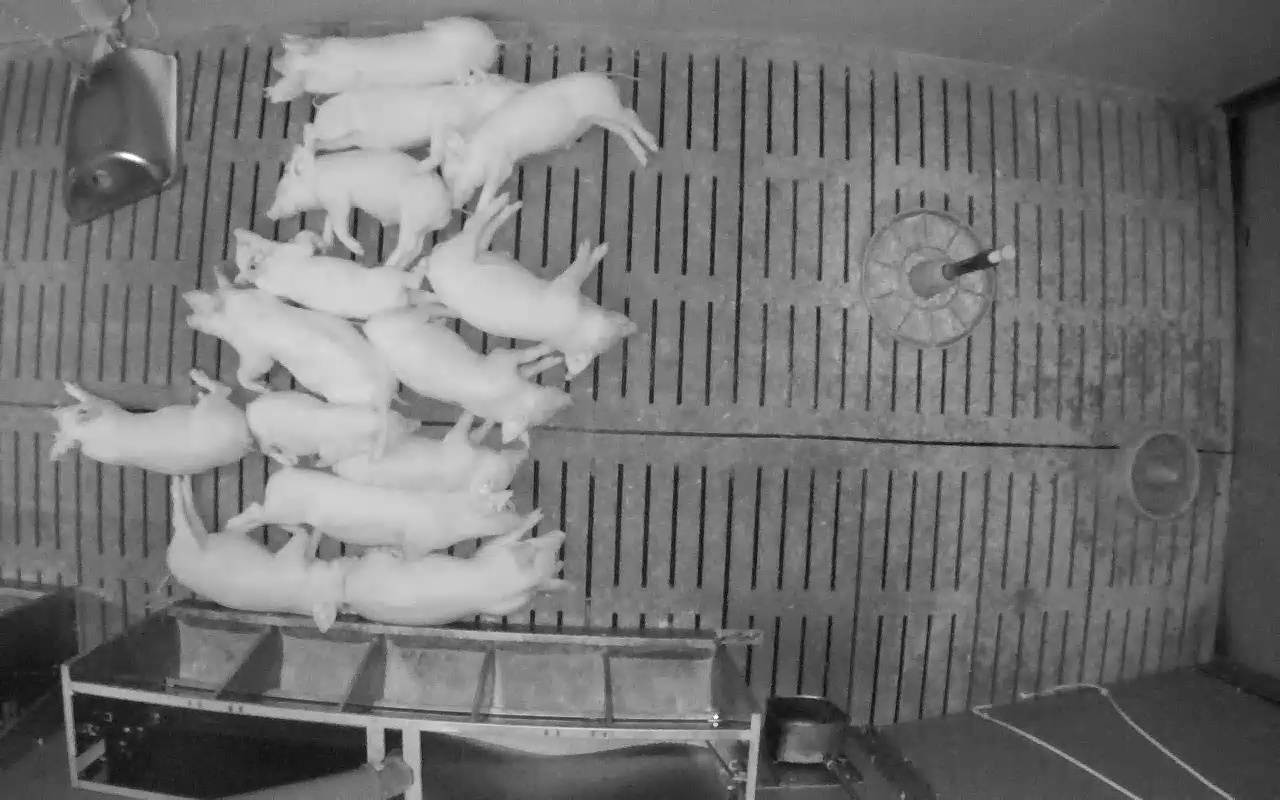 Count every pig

14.